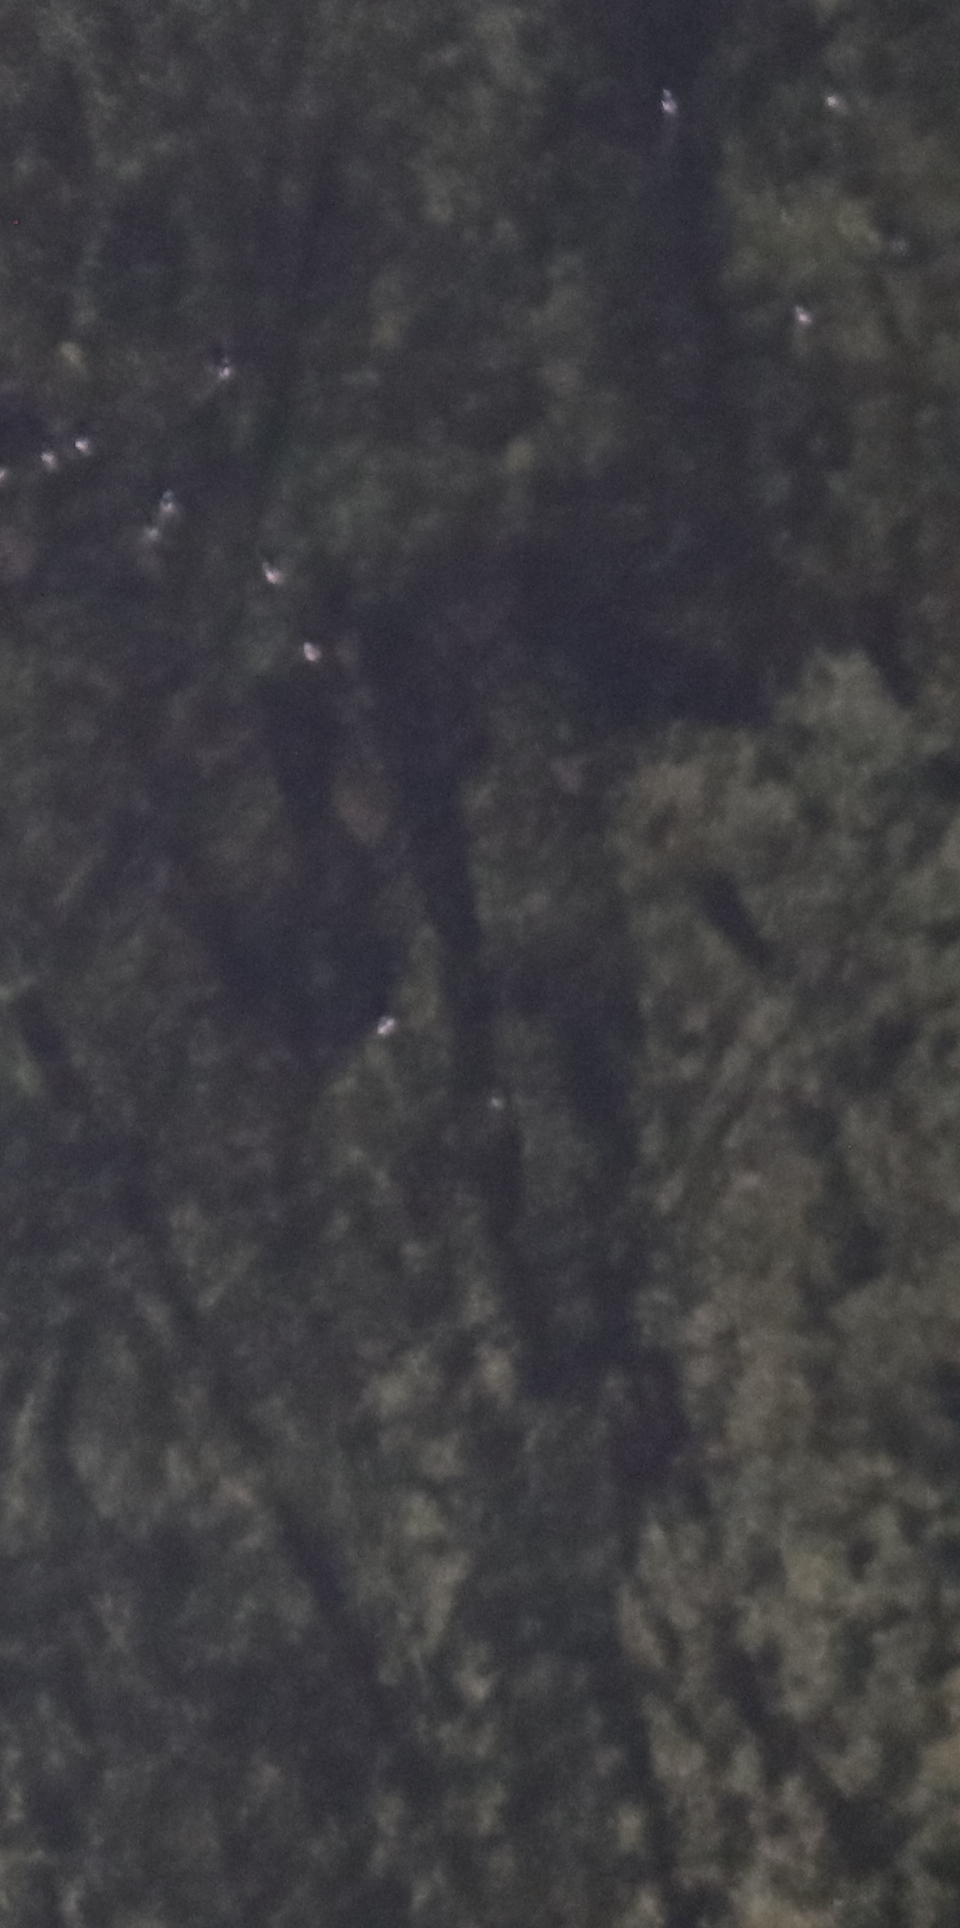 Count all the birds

10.